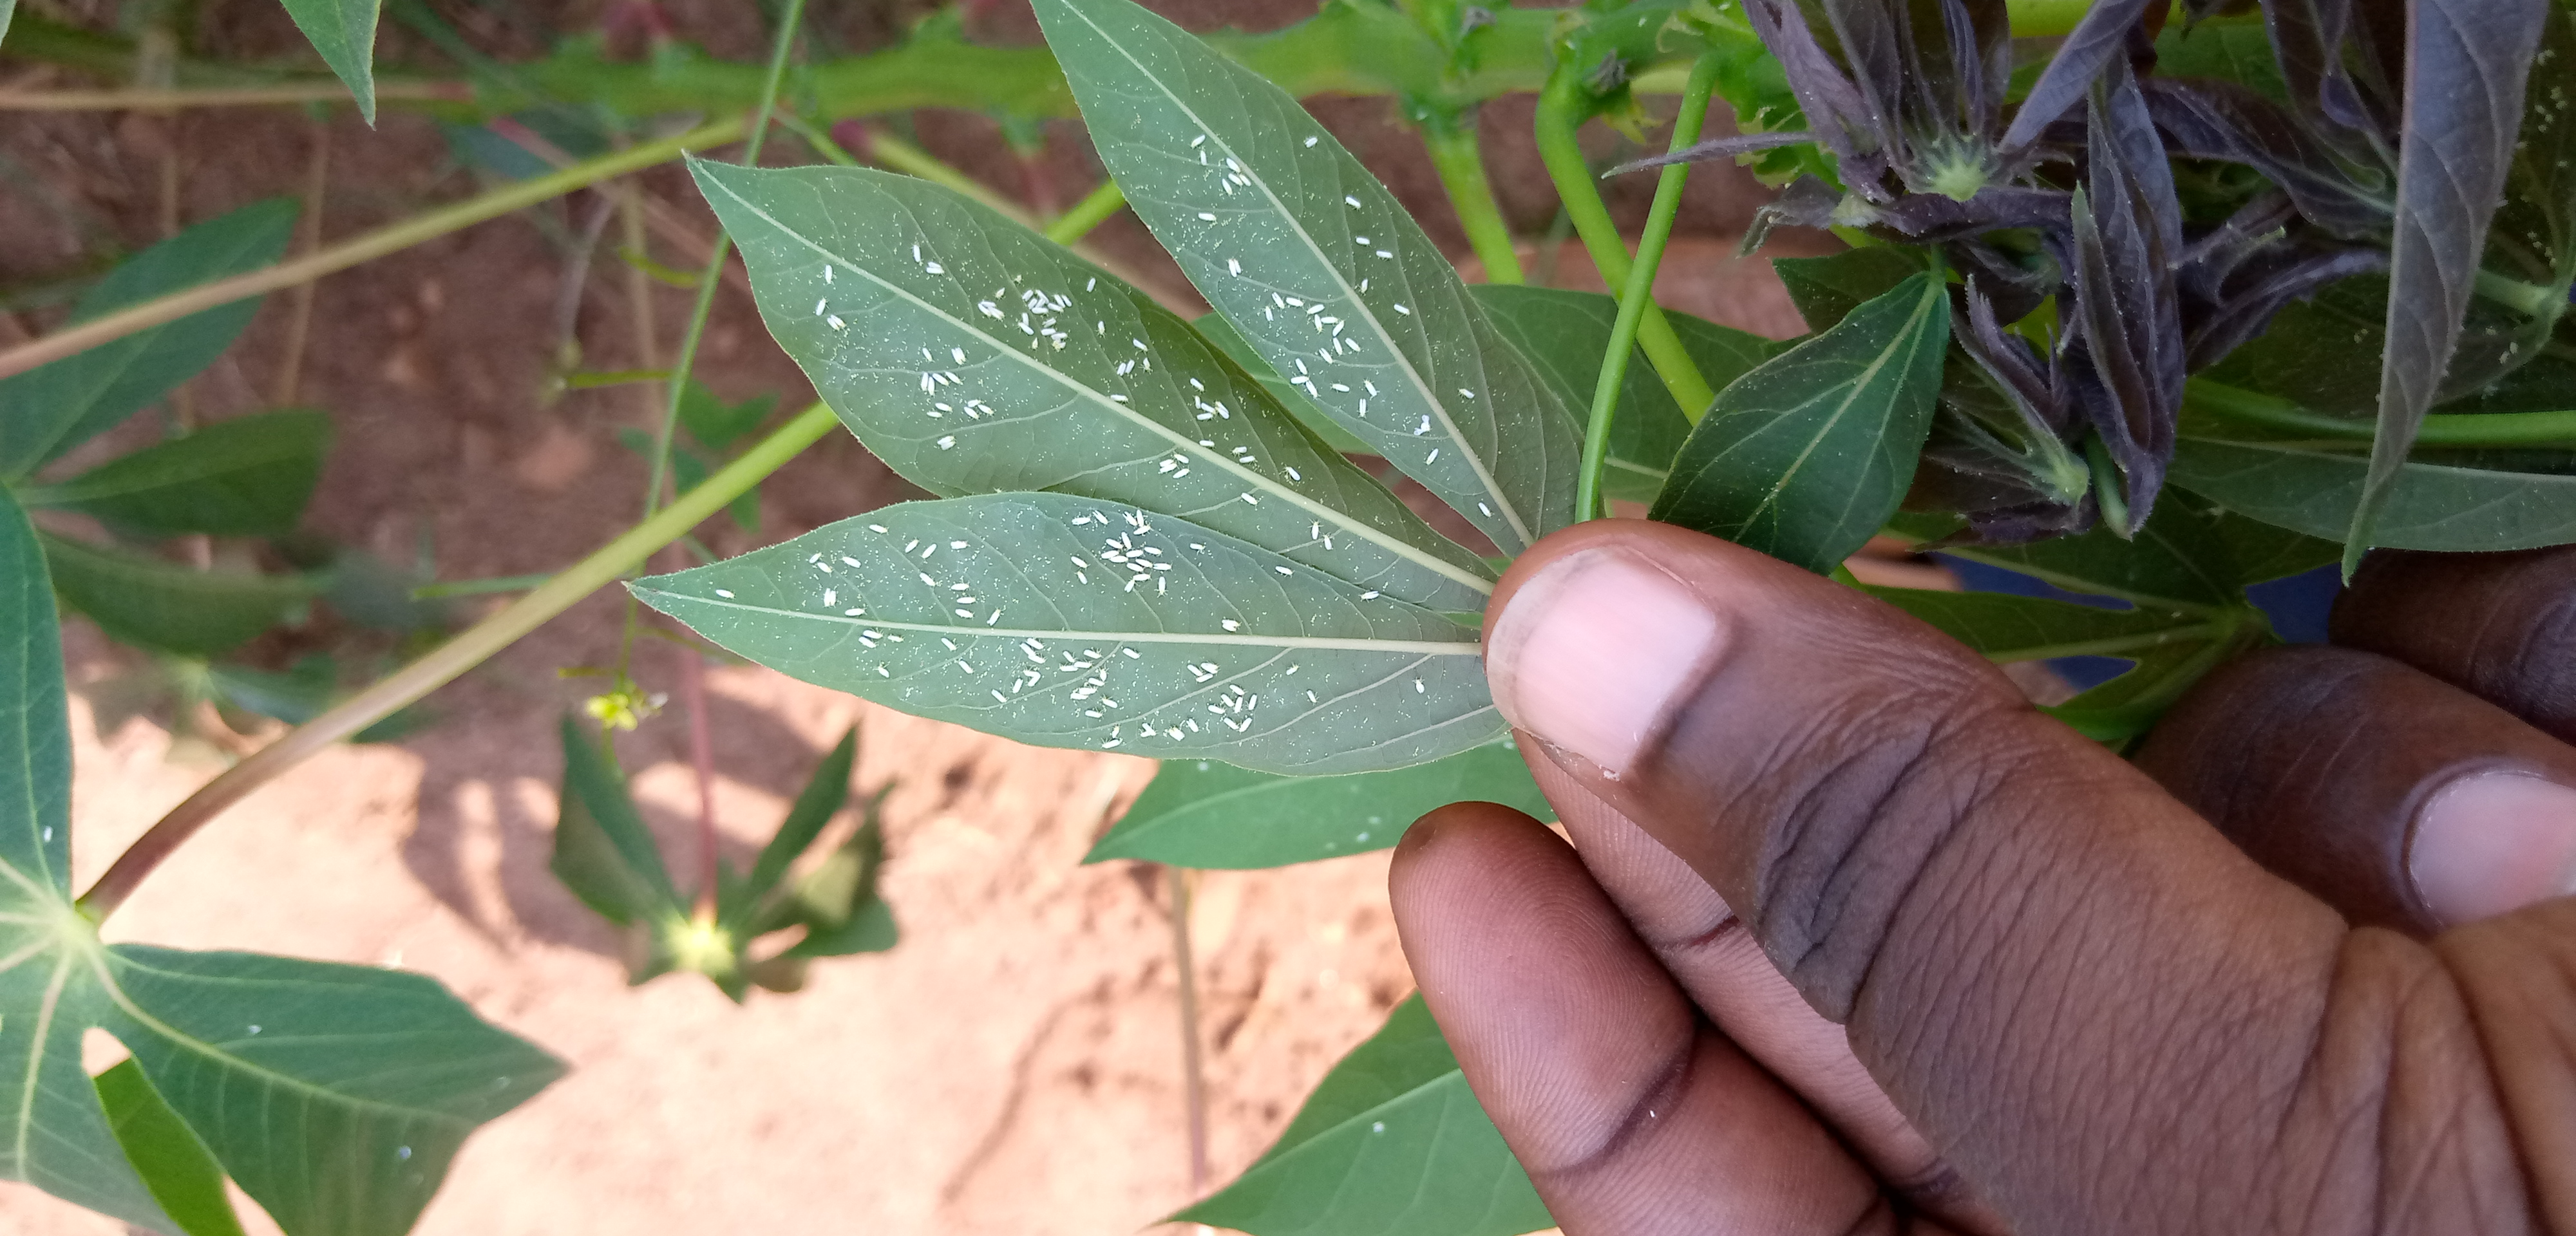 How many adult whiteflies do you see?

179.